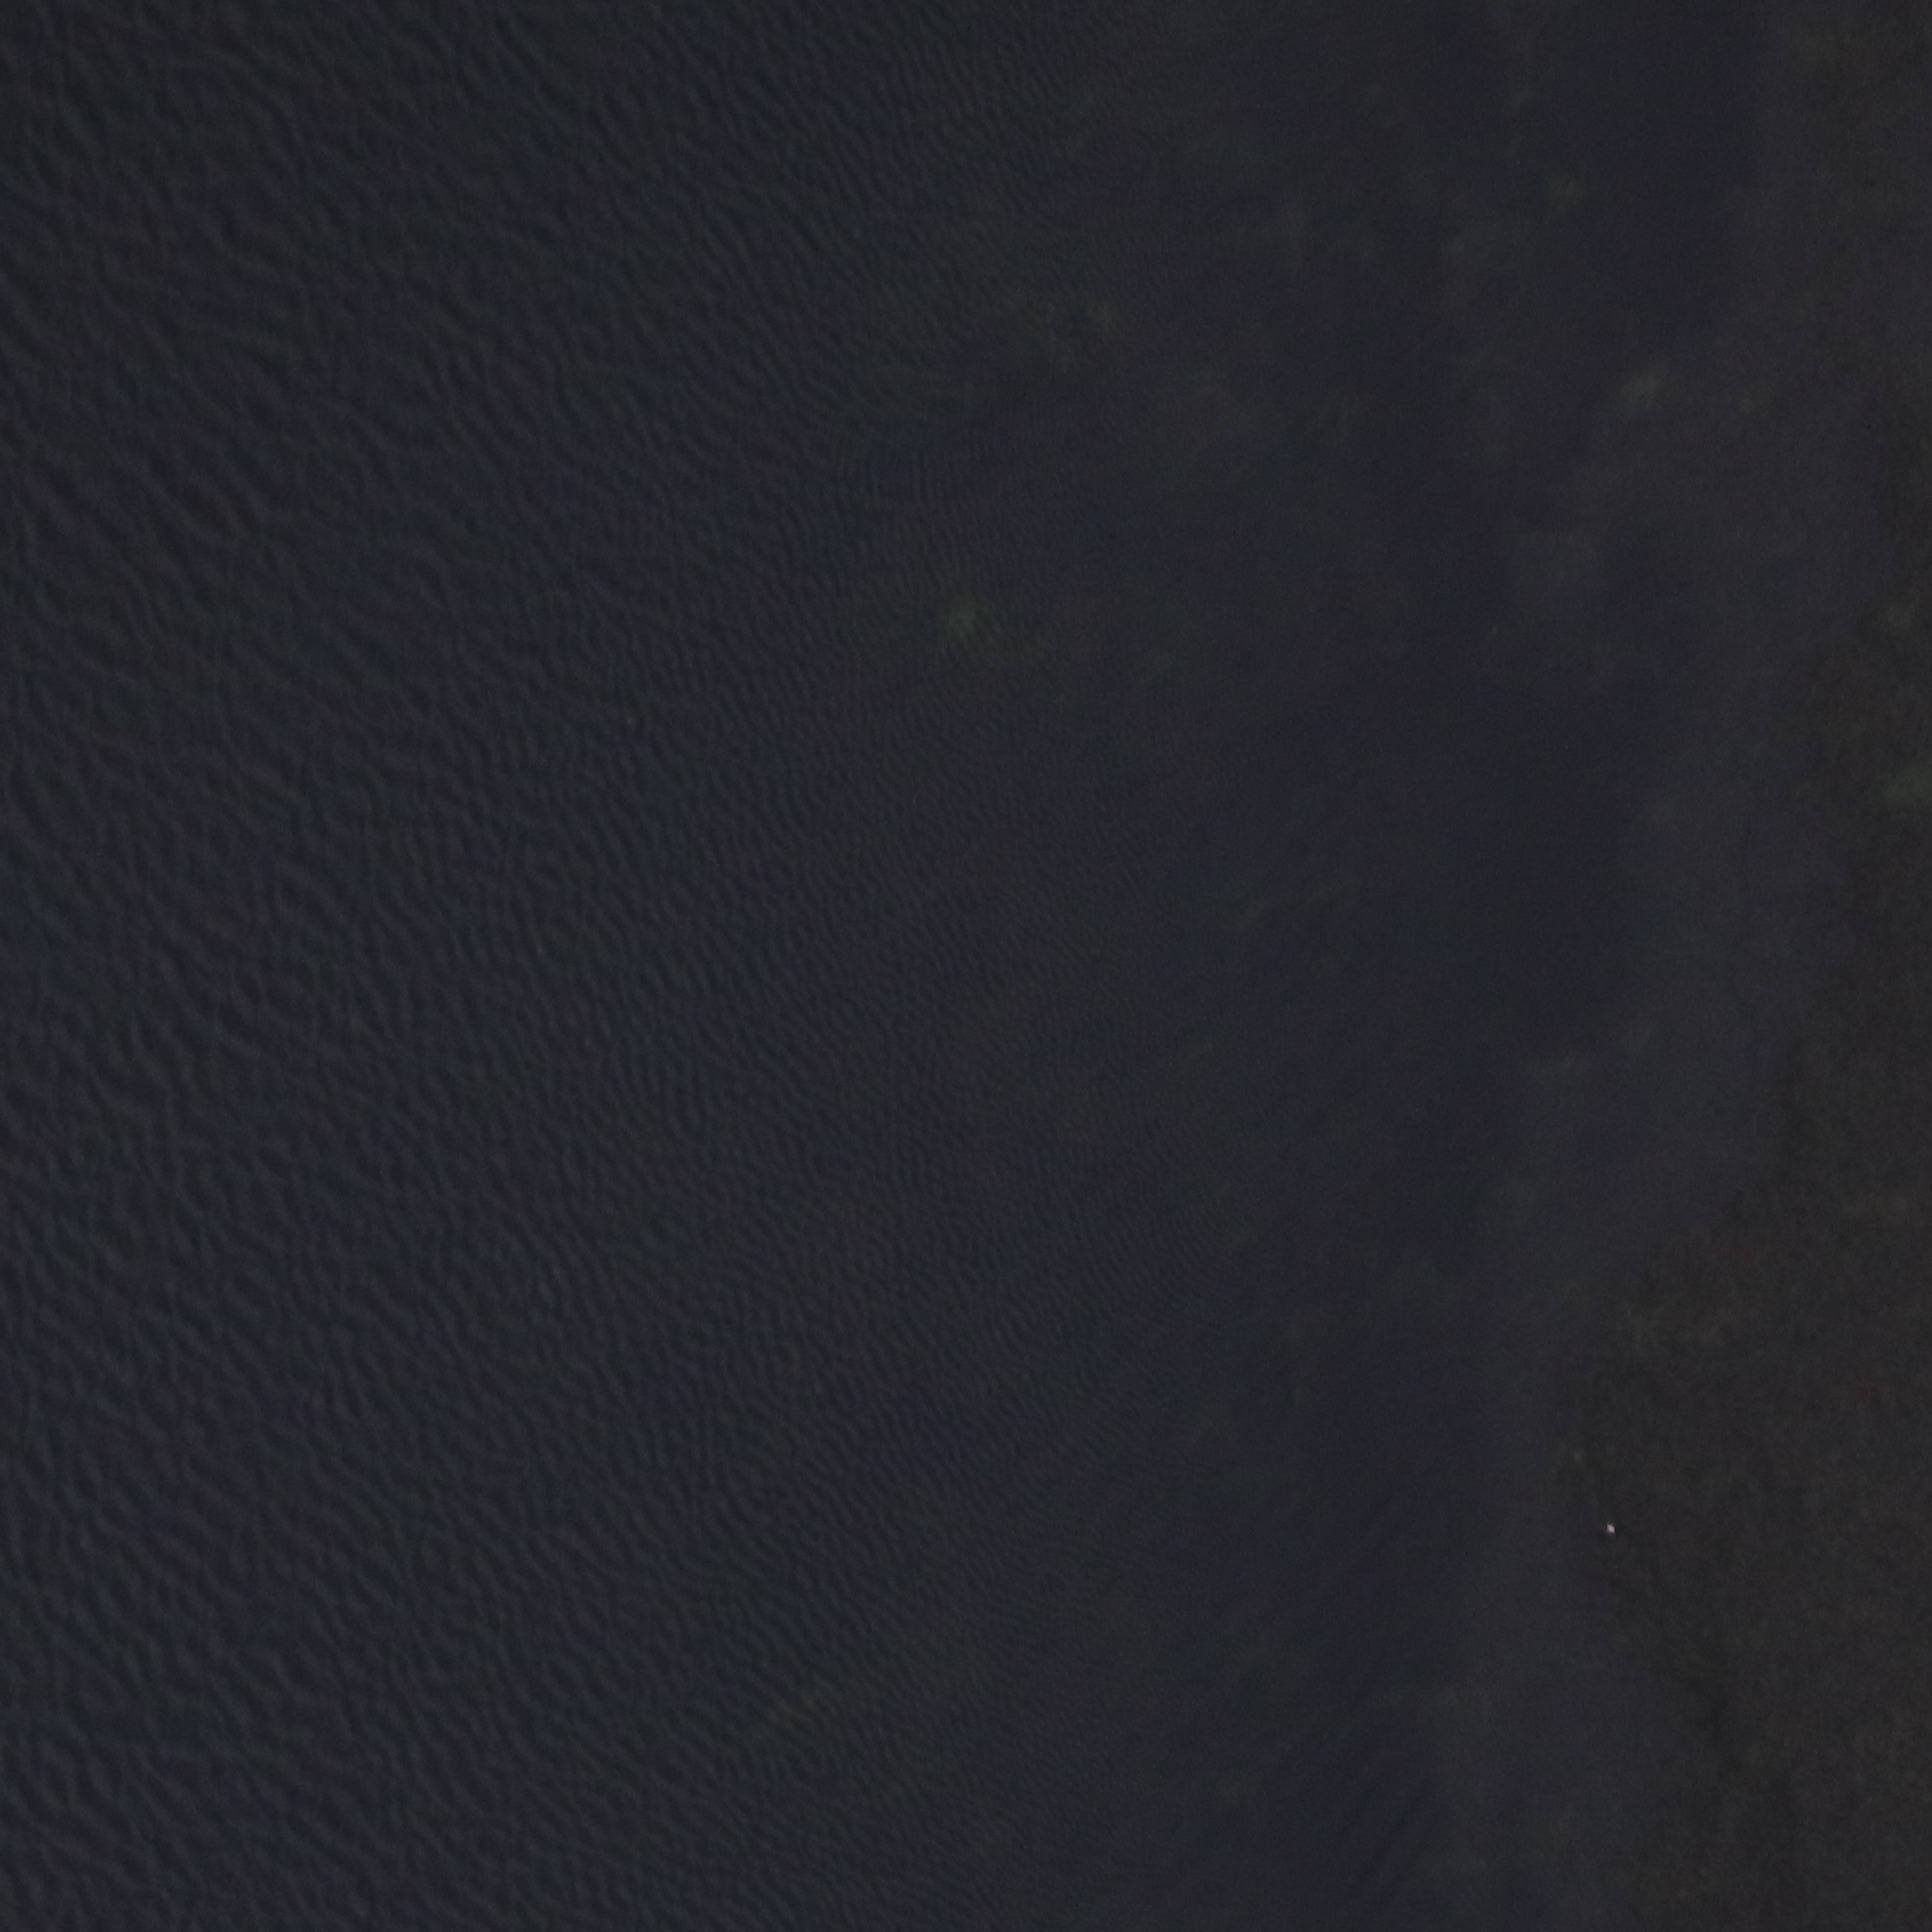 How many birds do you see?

0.